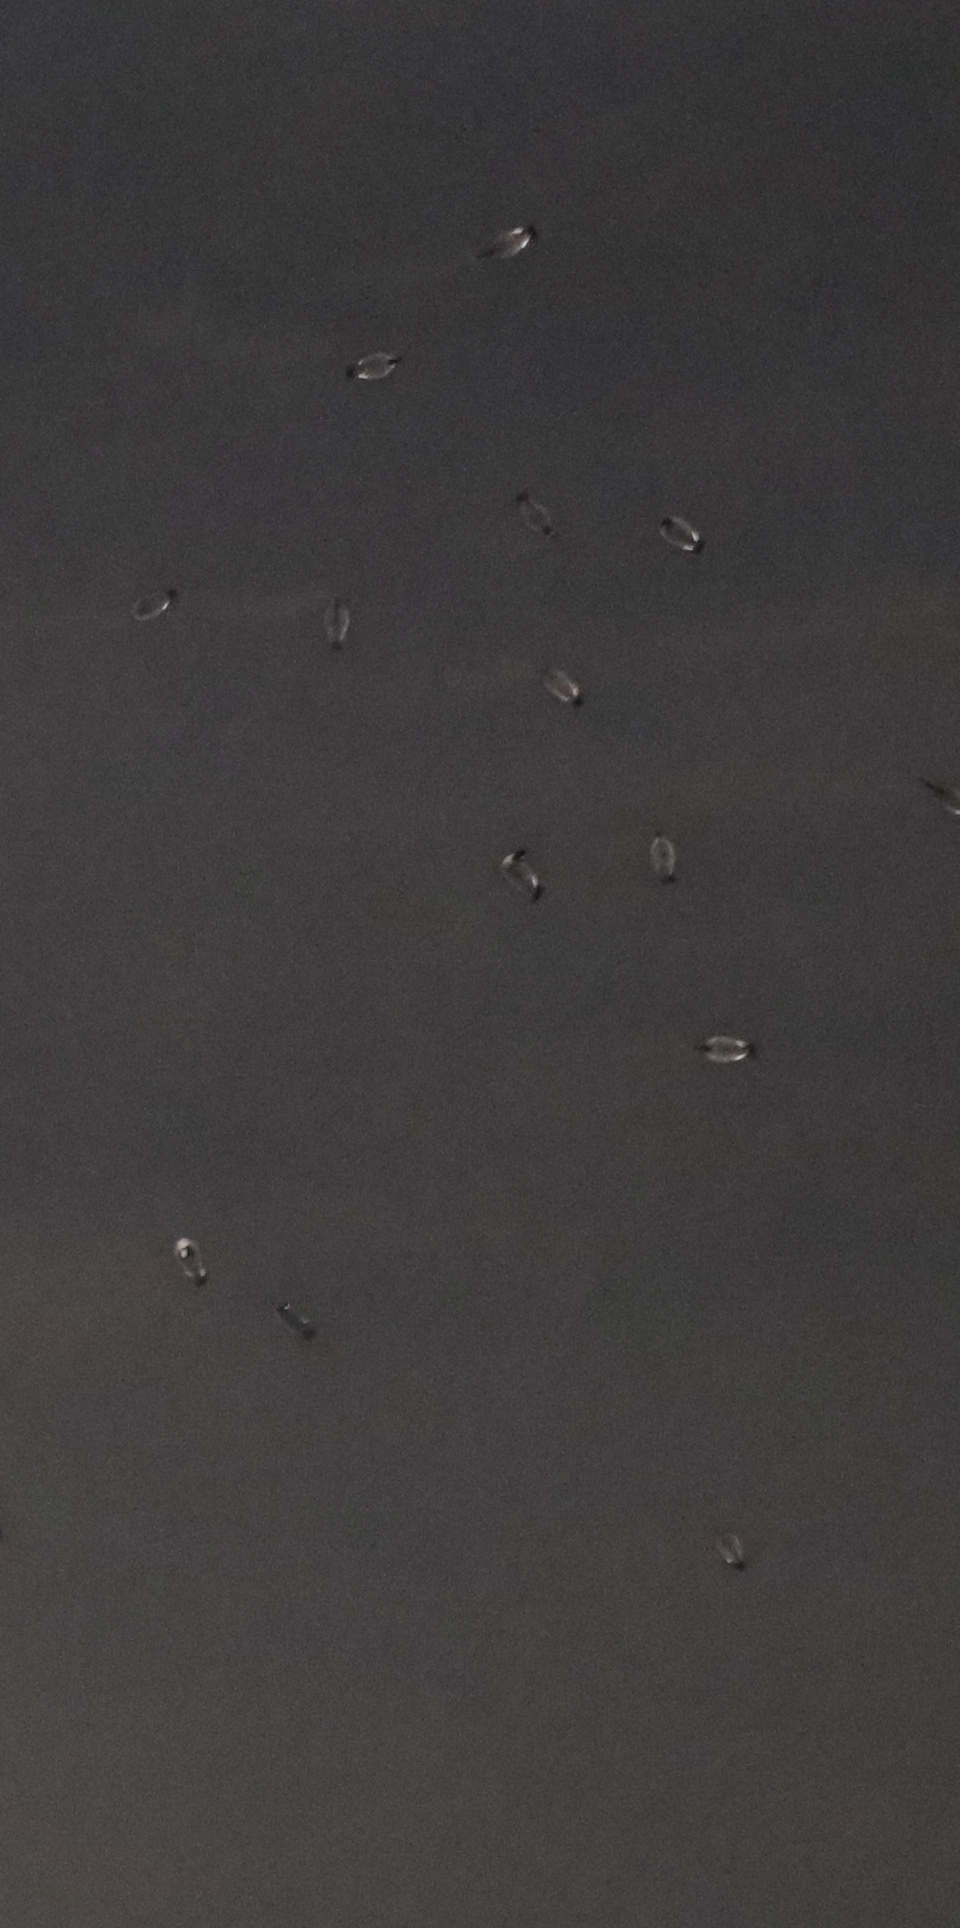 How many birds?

14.